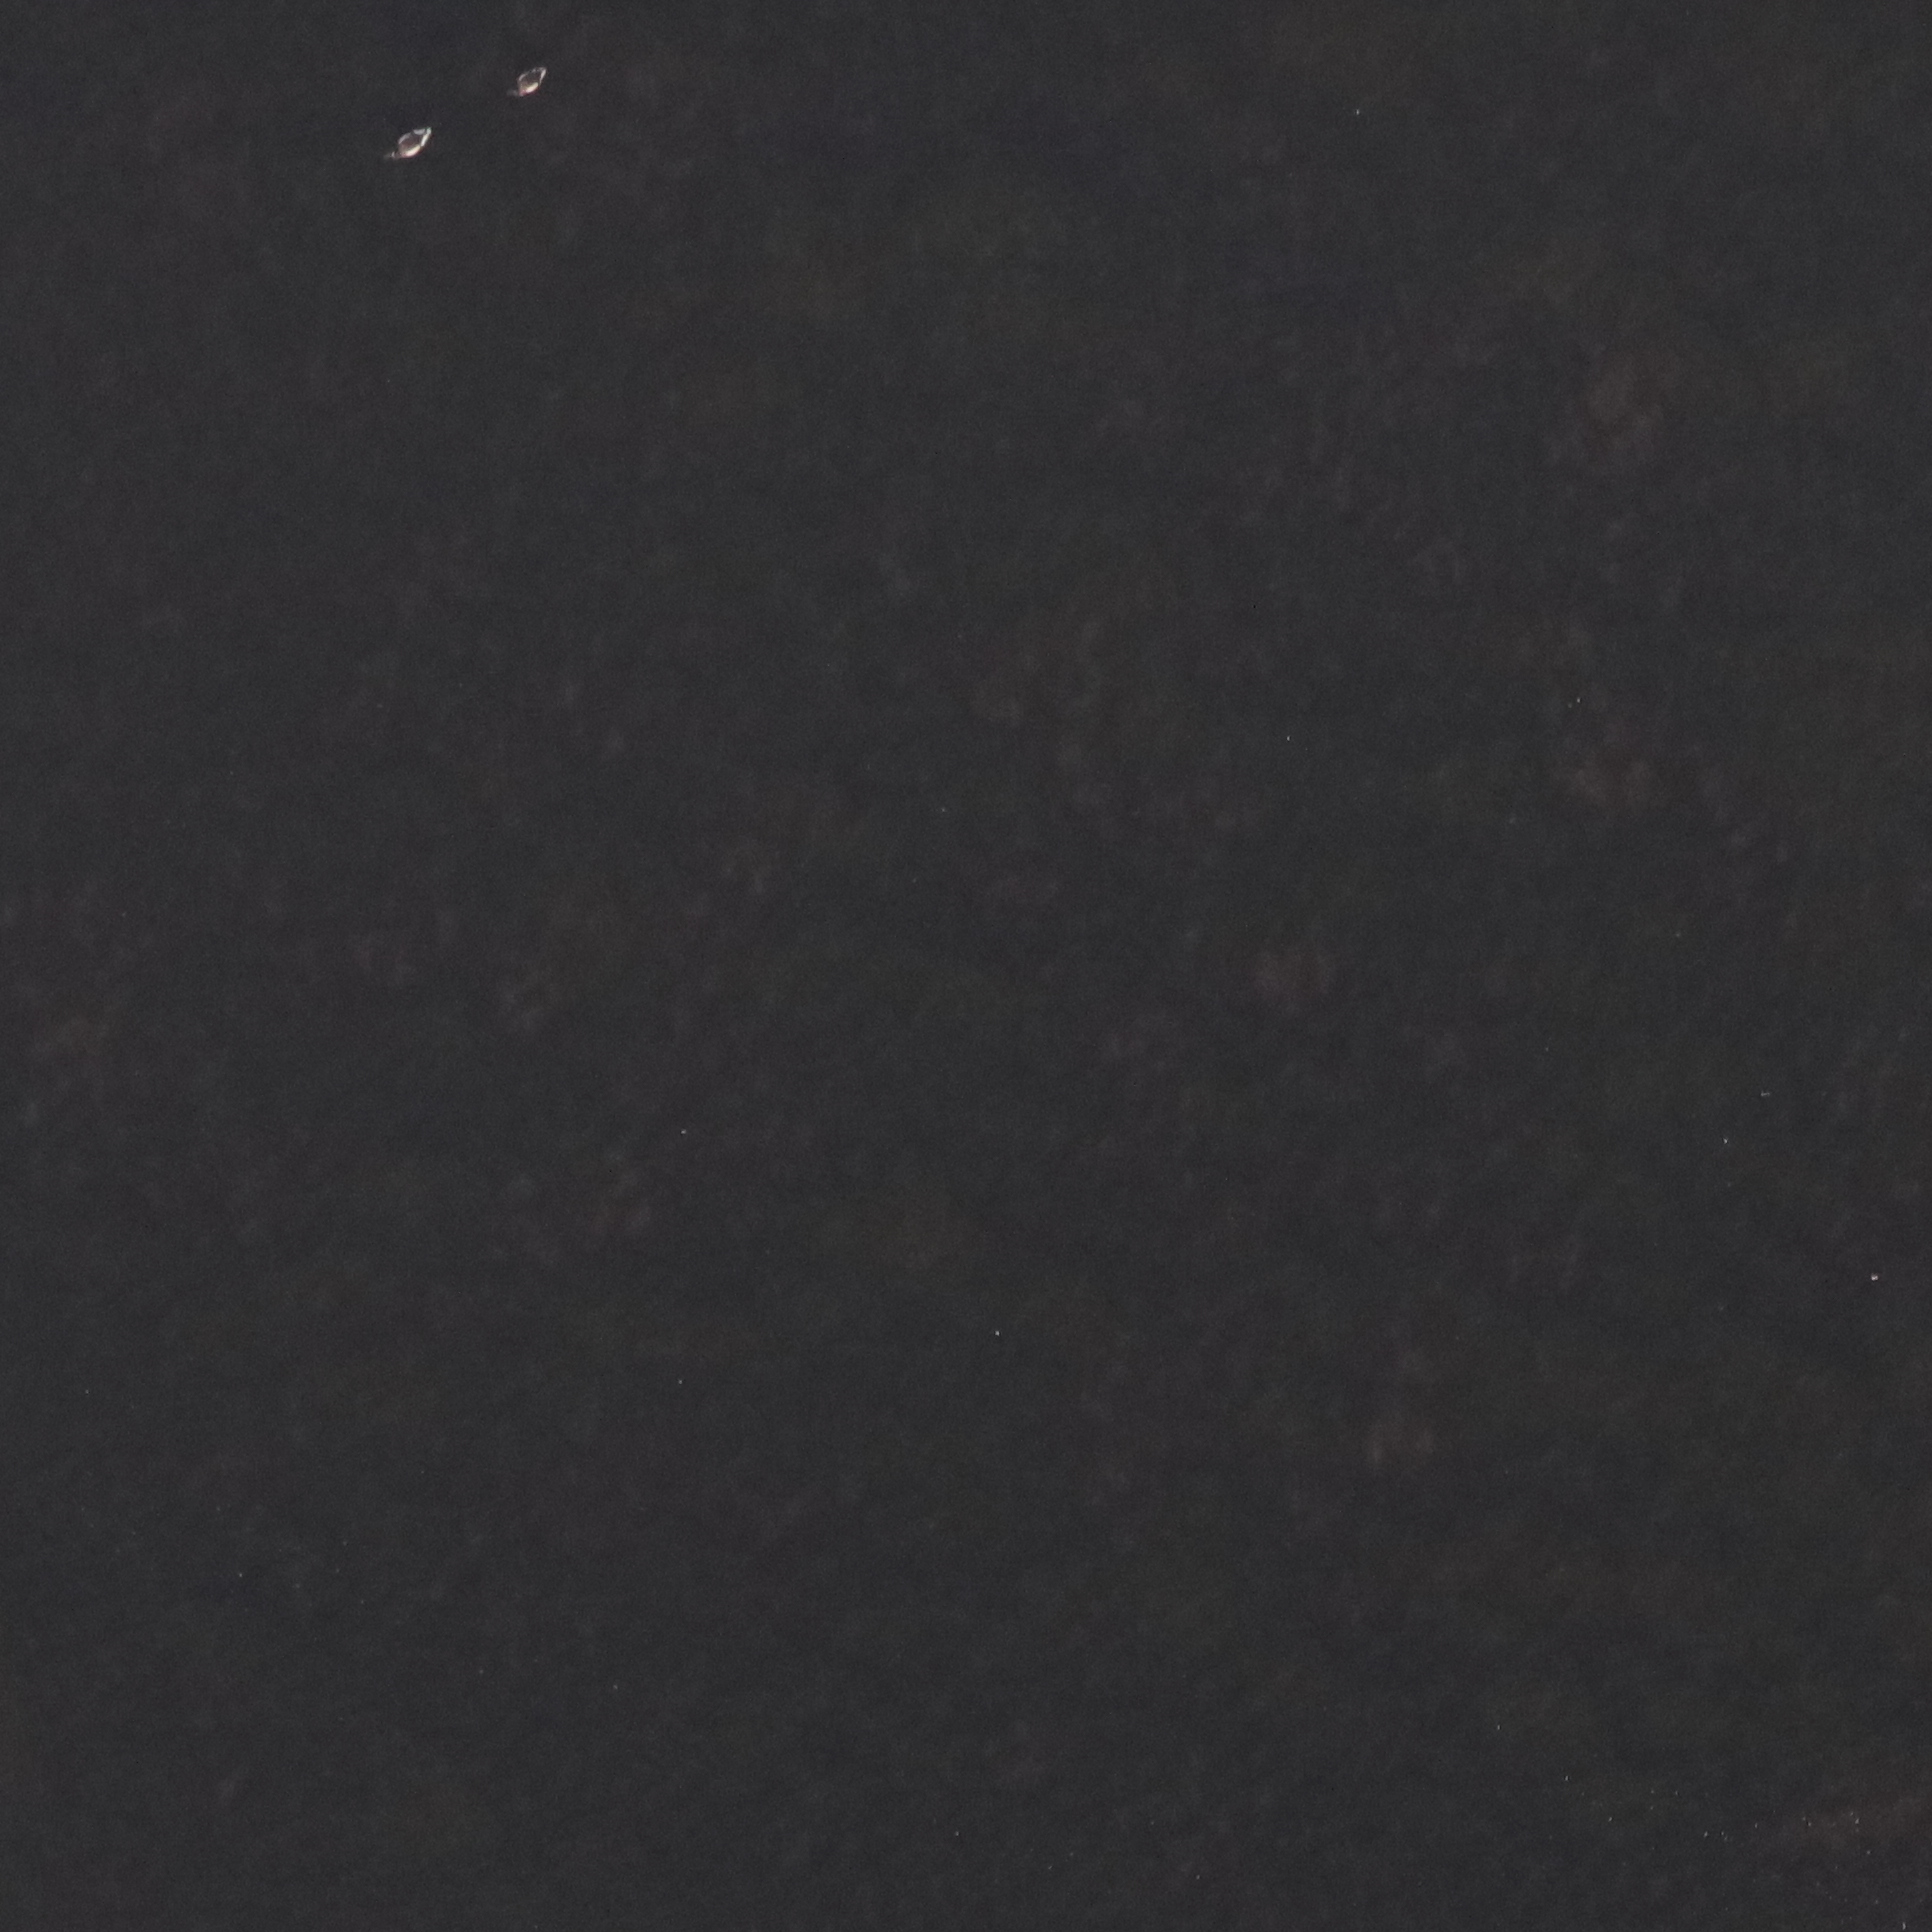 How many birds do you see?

2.